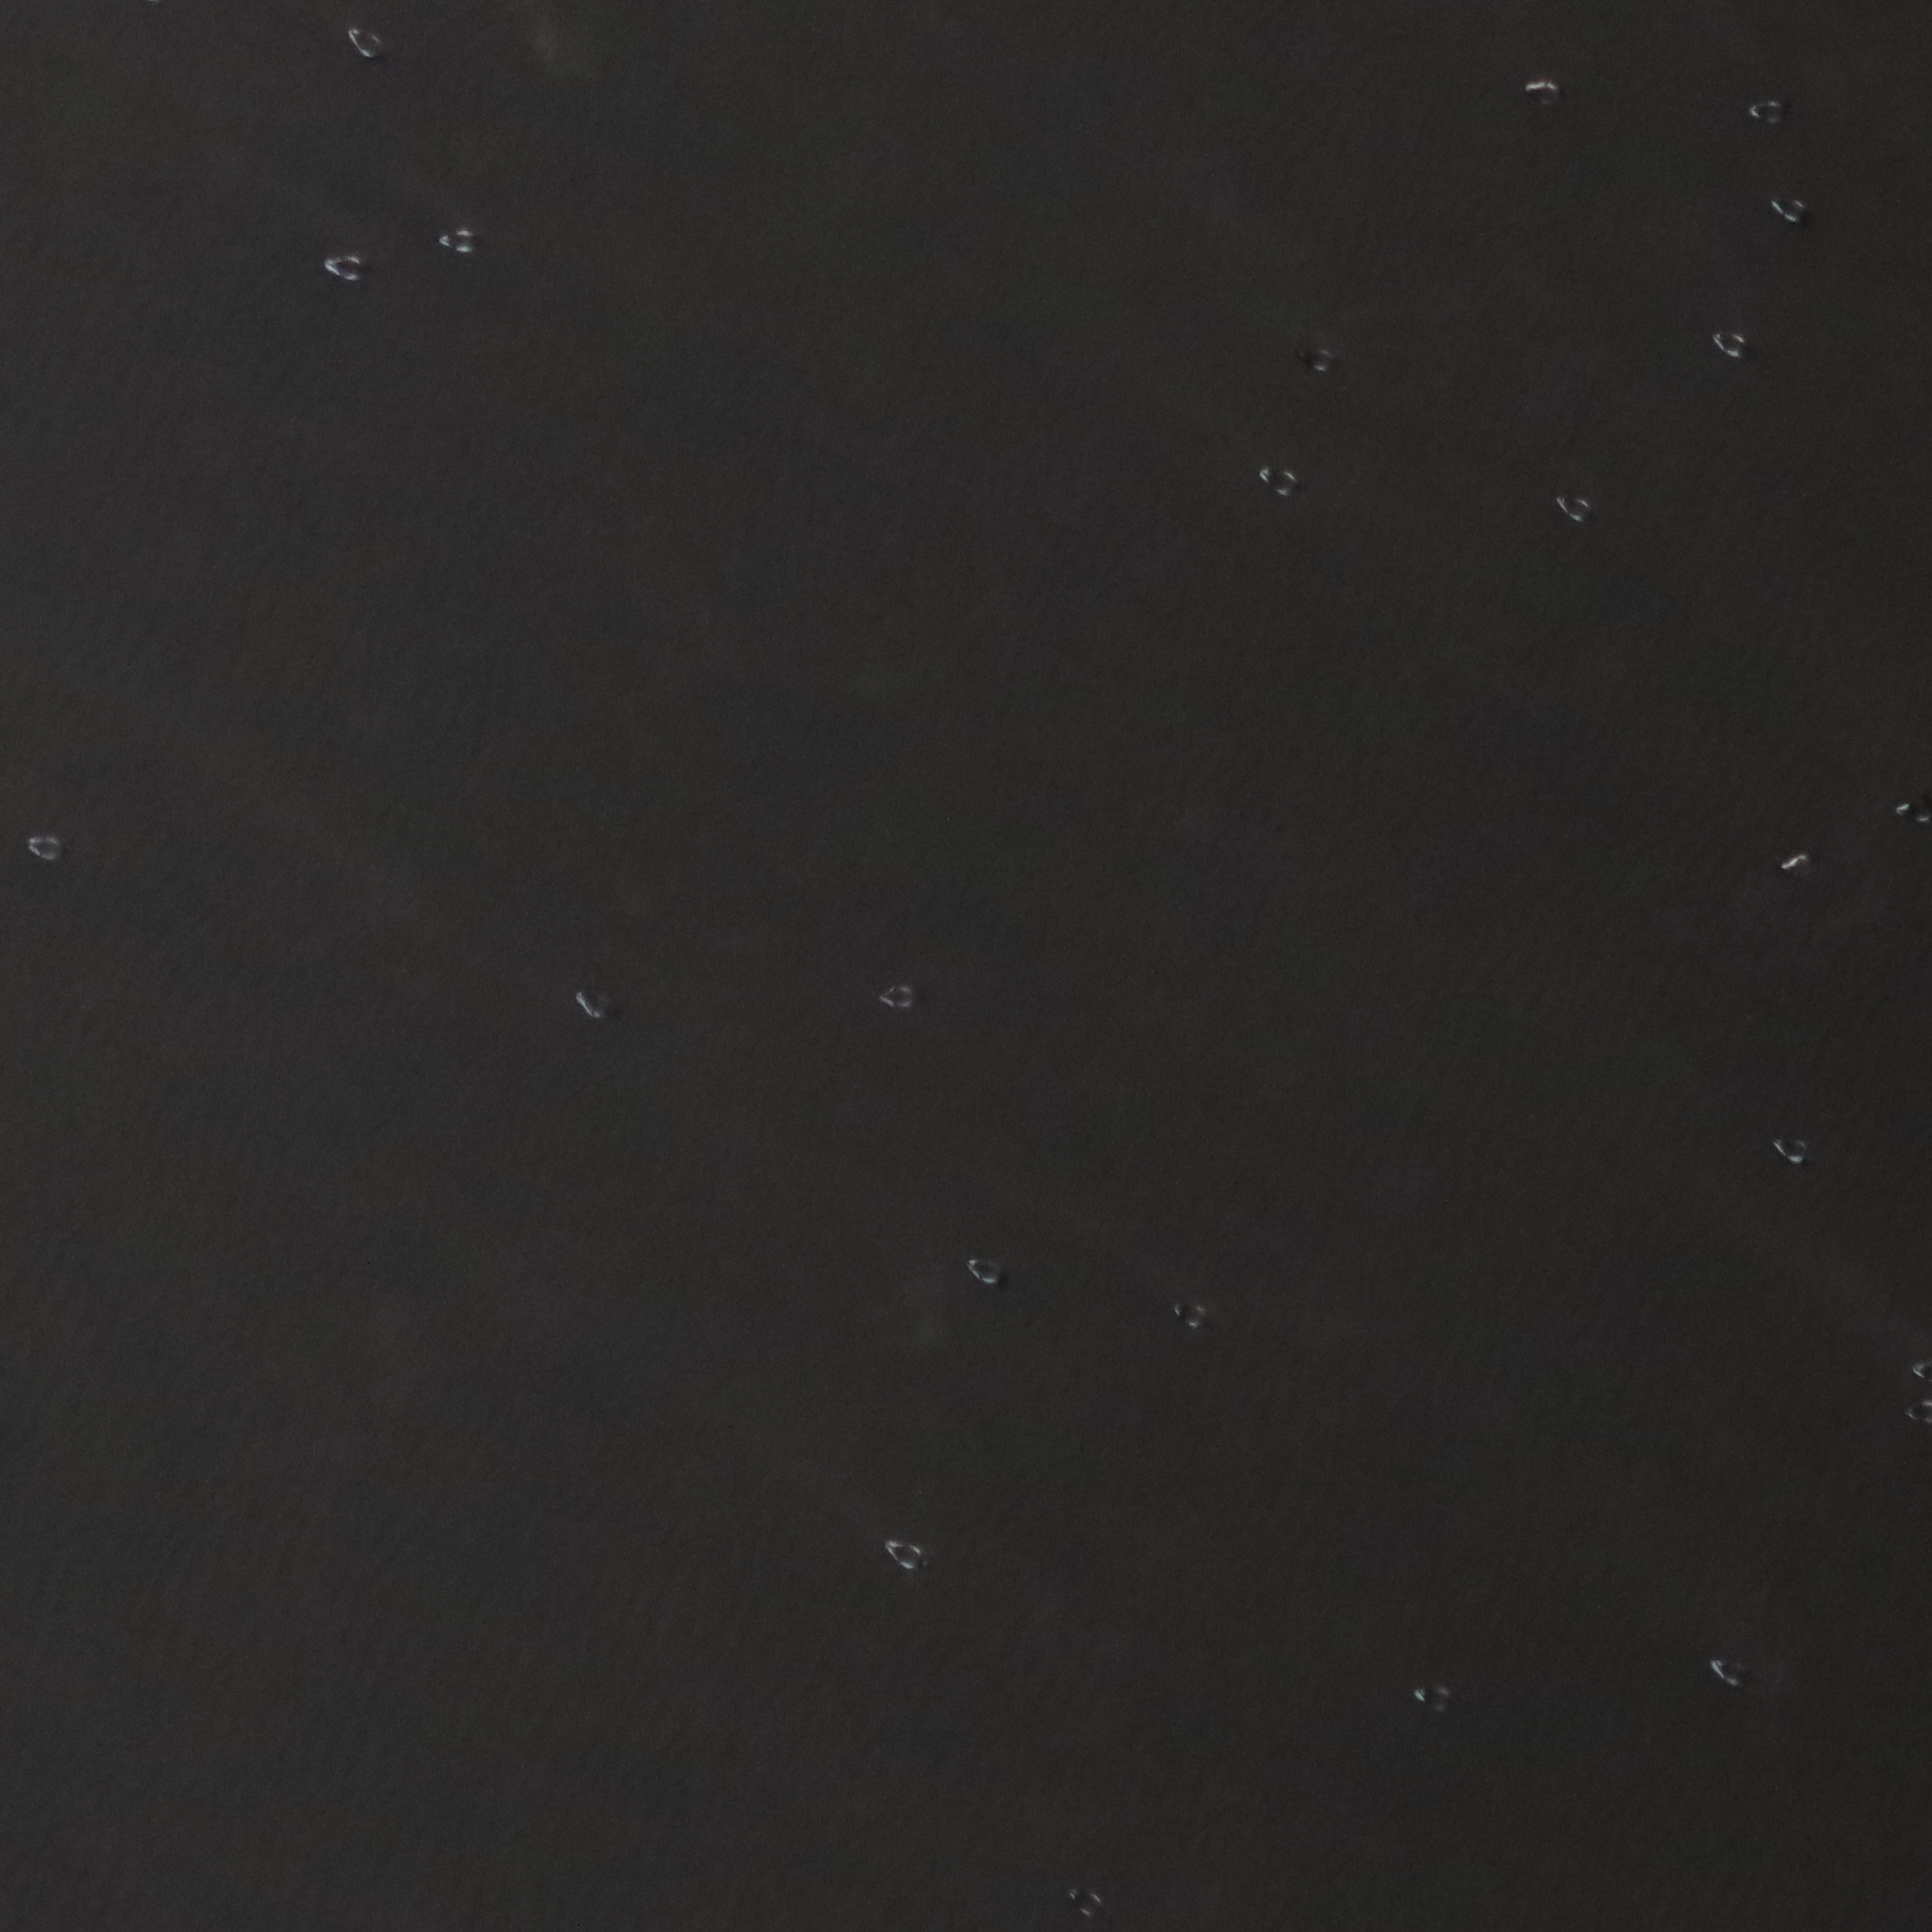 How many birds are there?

23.